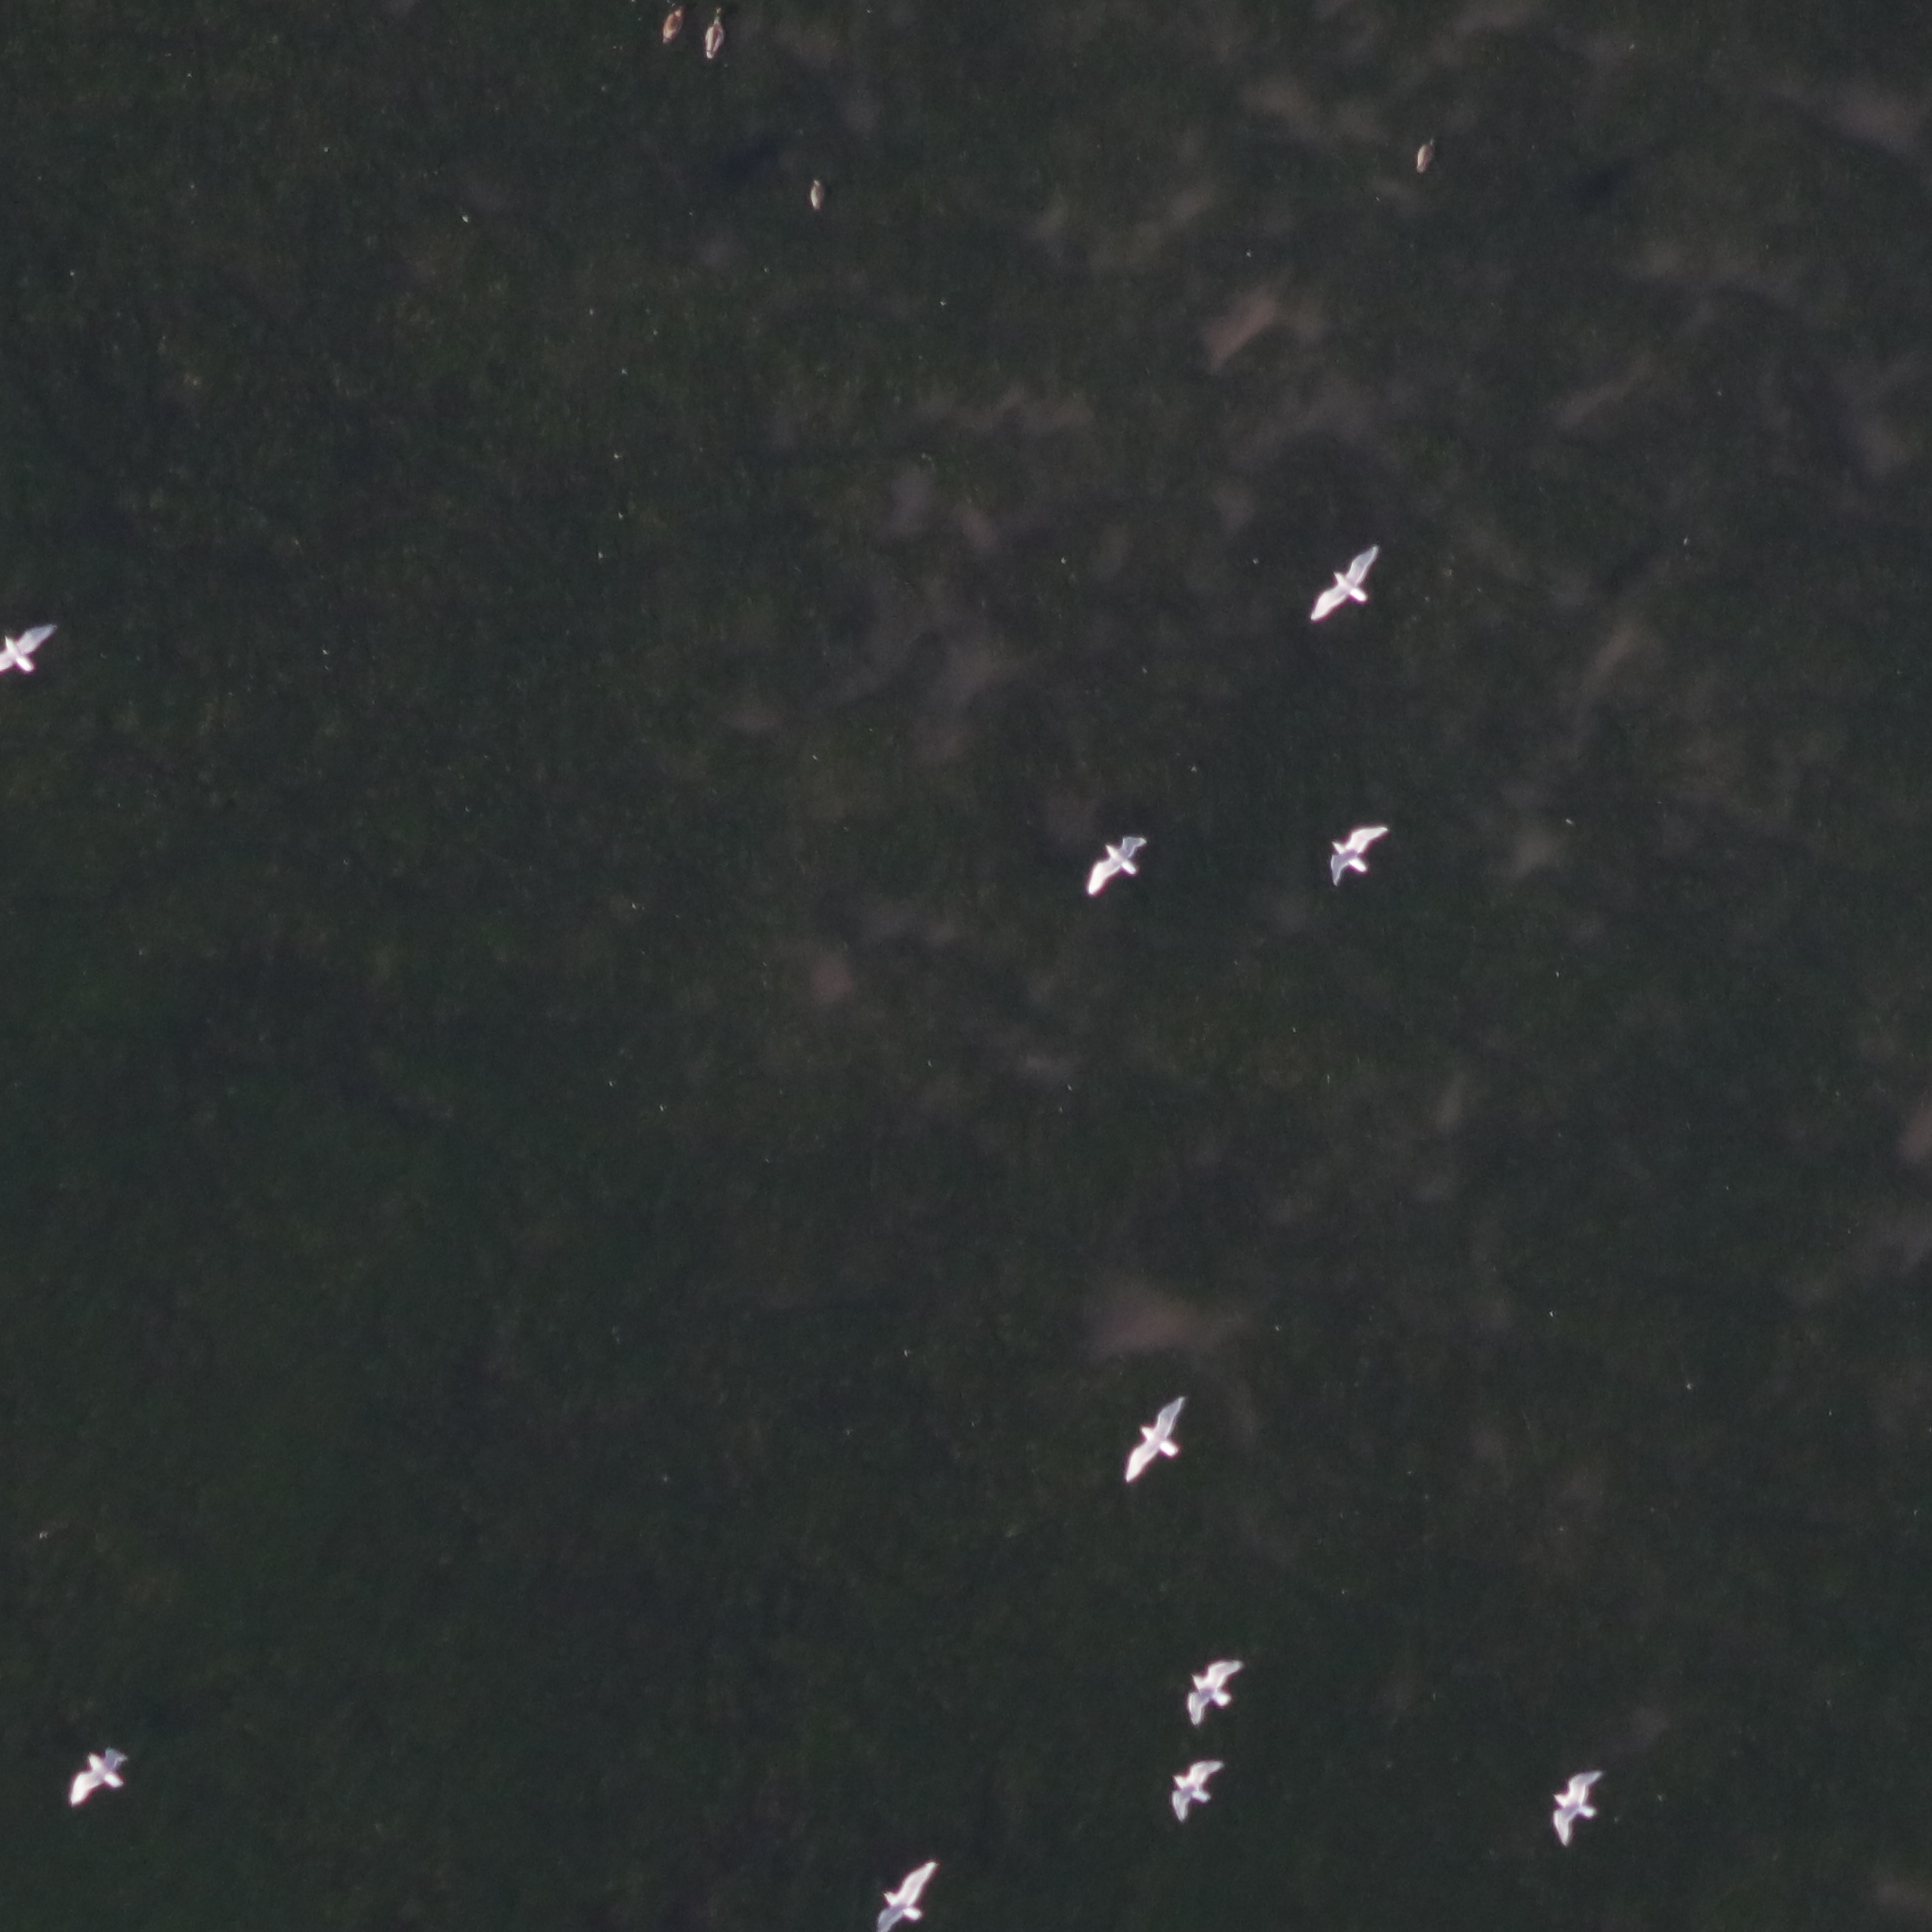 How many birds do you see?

14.